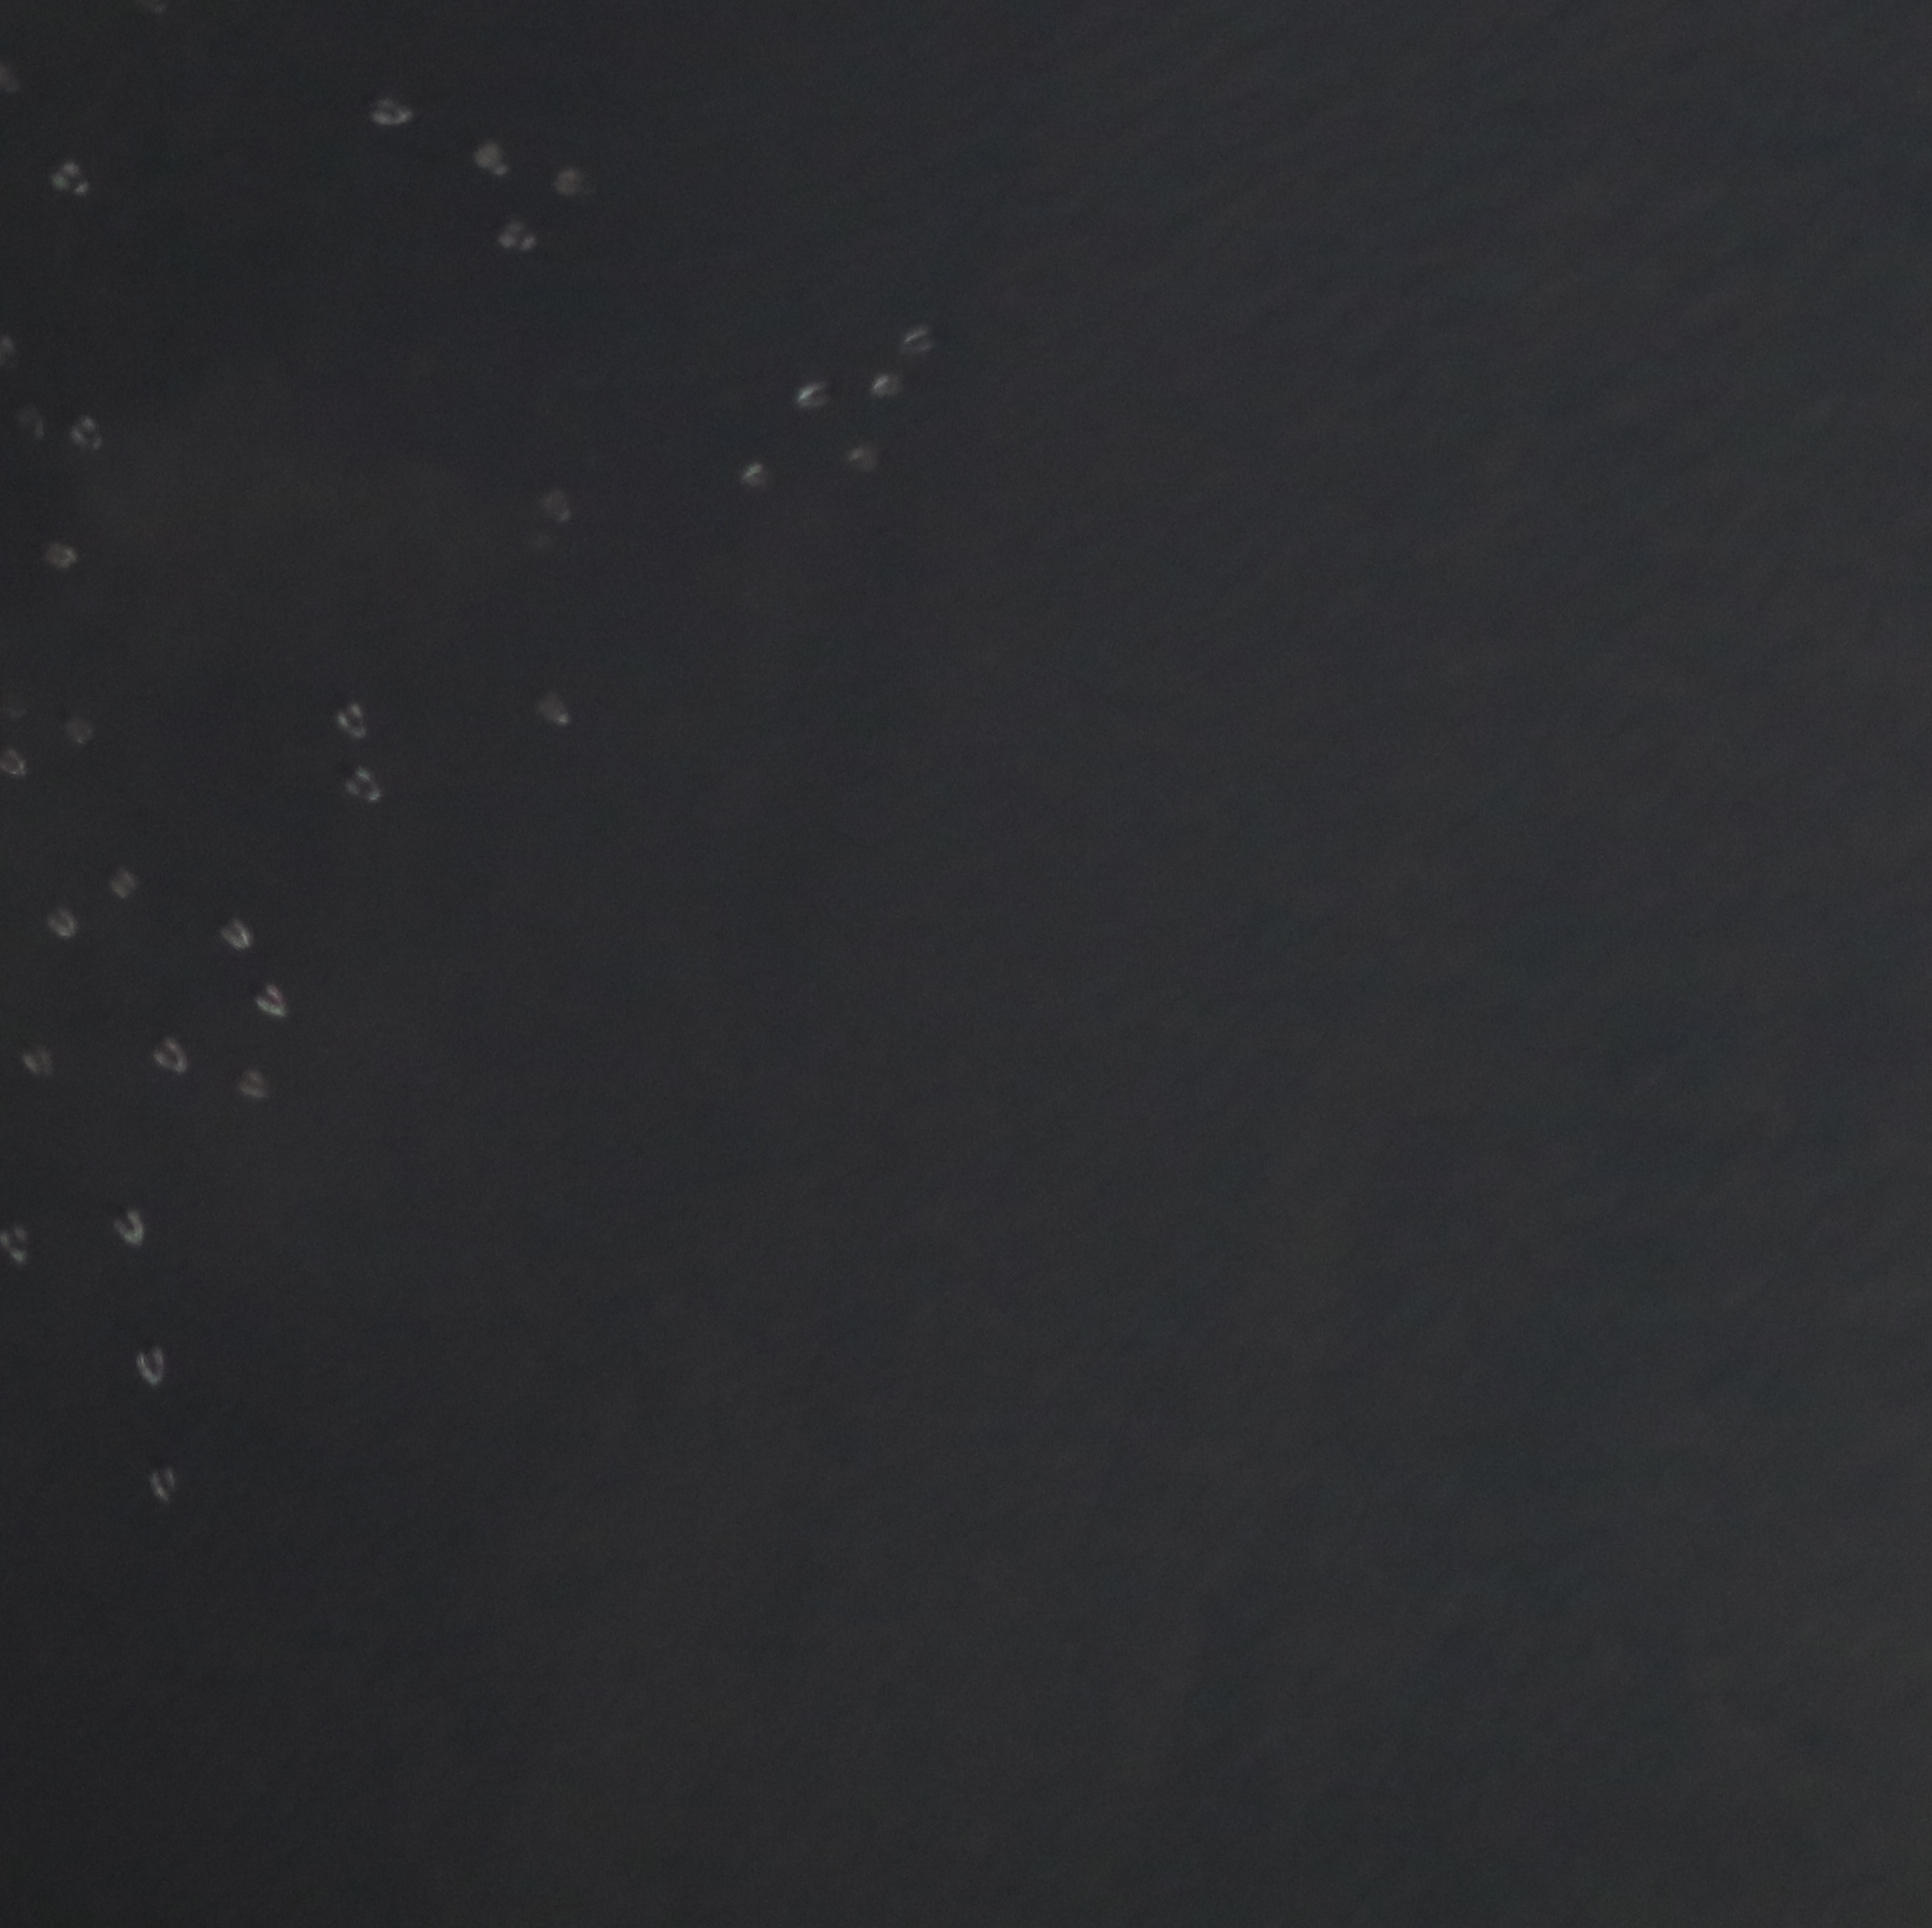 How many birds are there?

30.